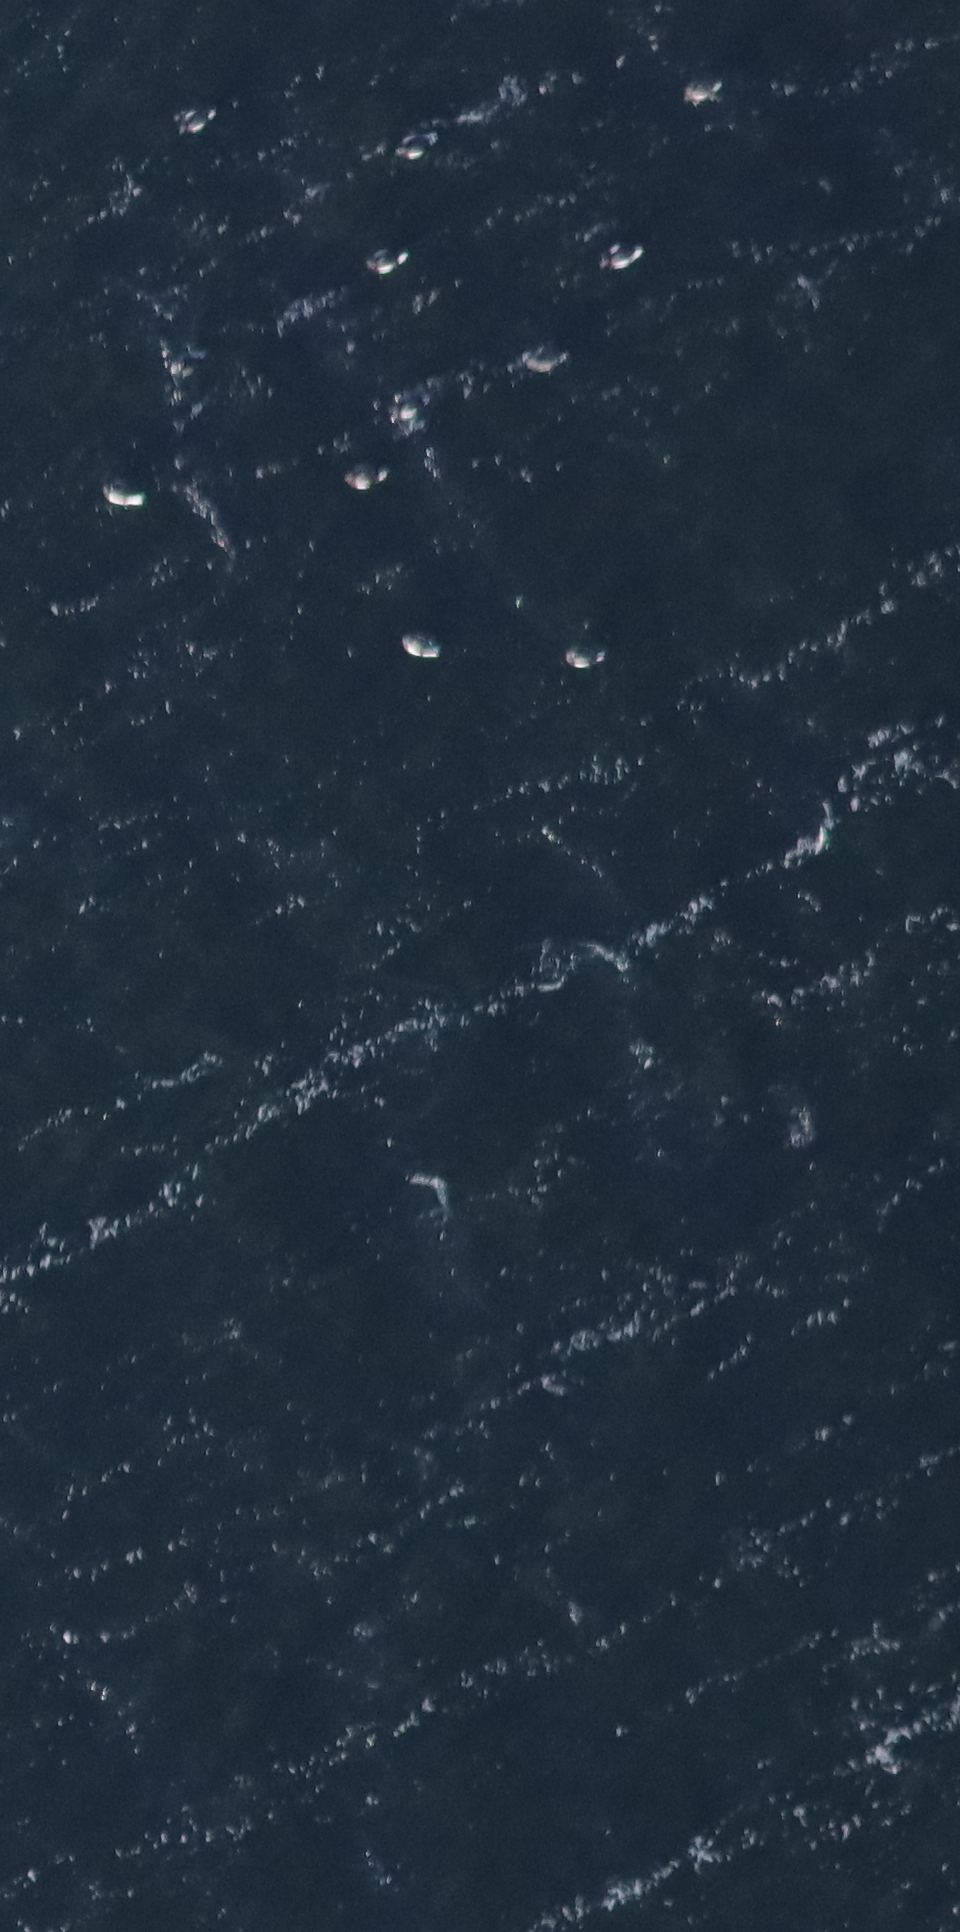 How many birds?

11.